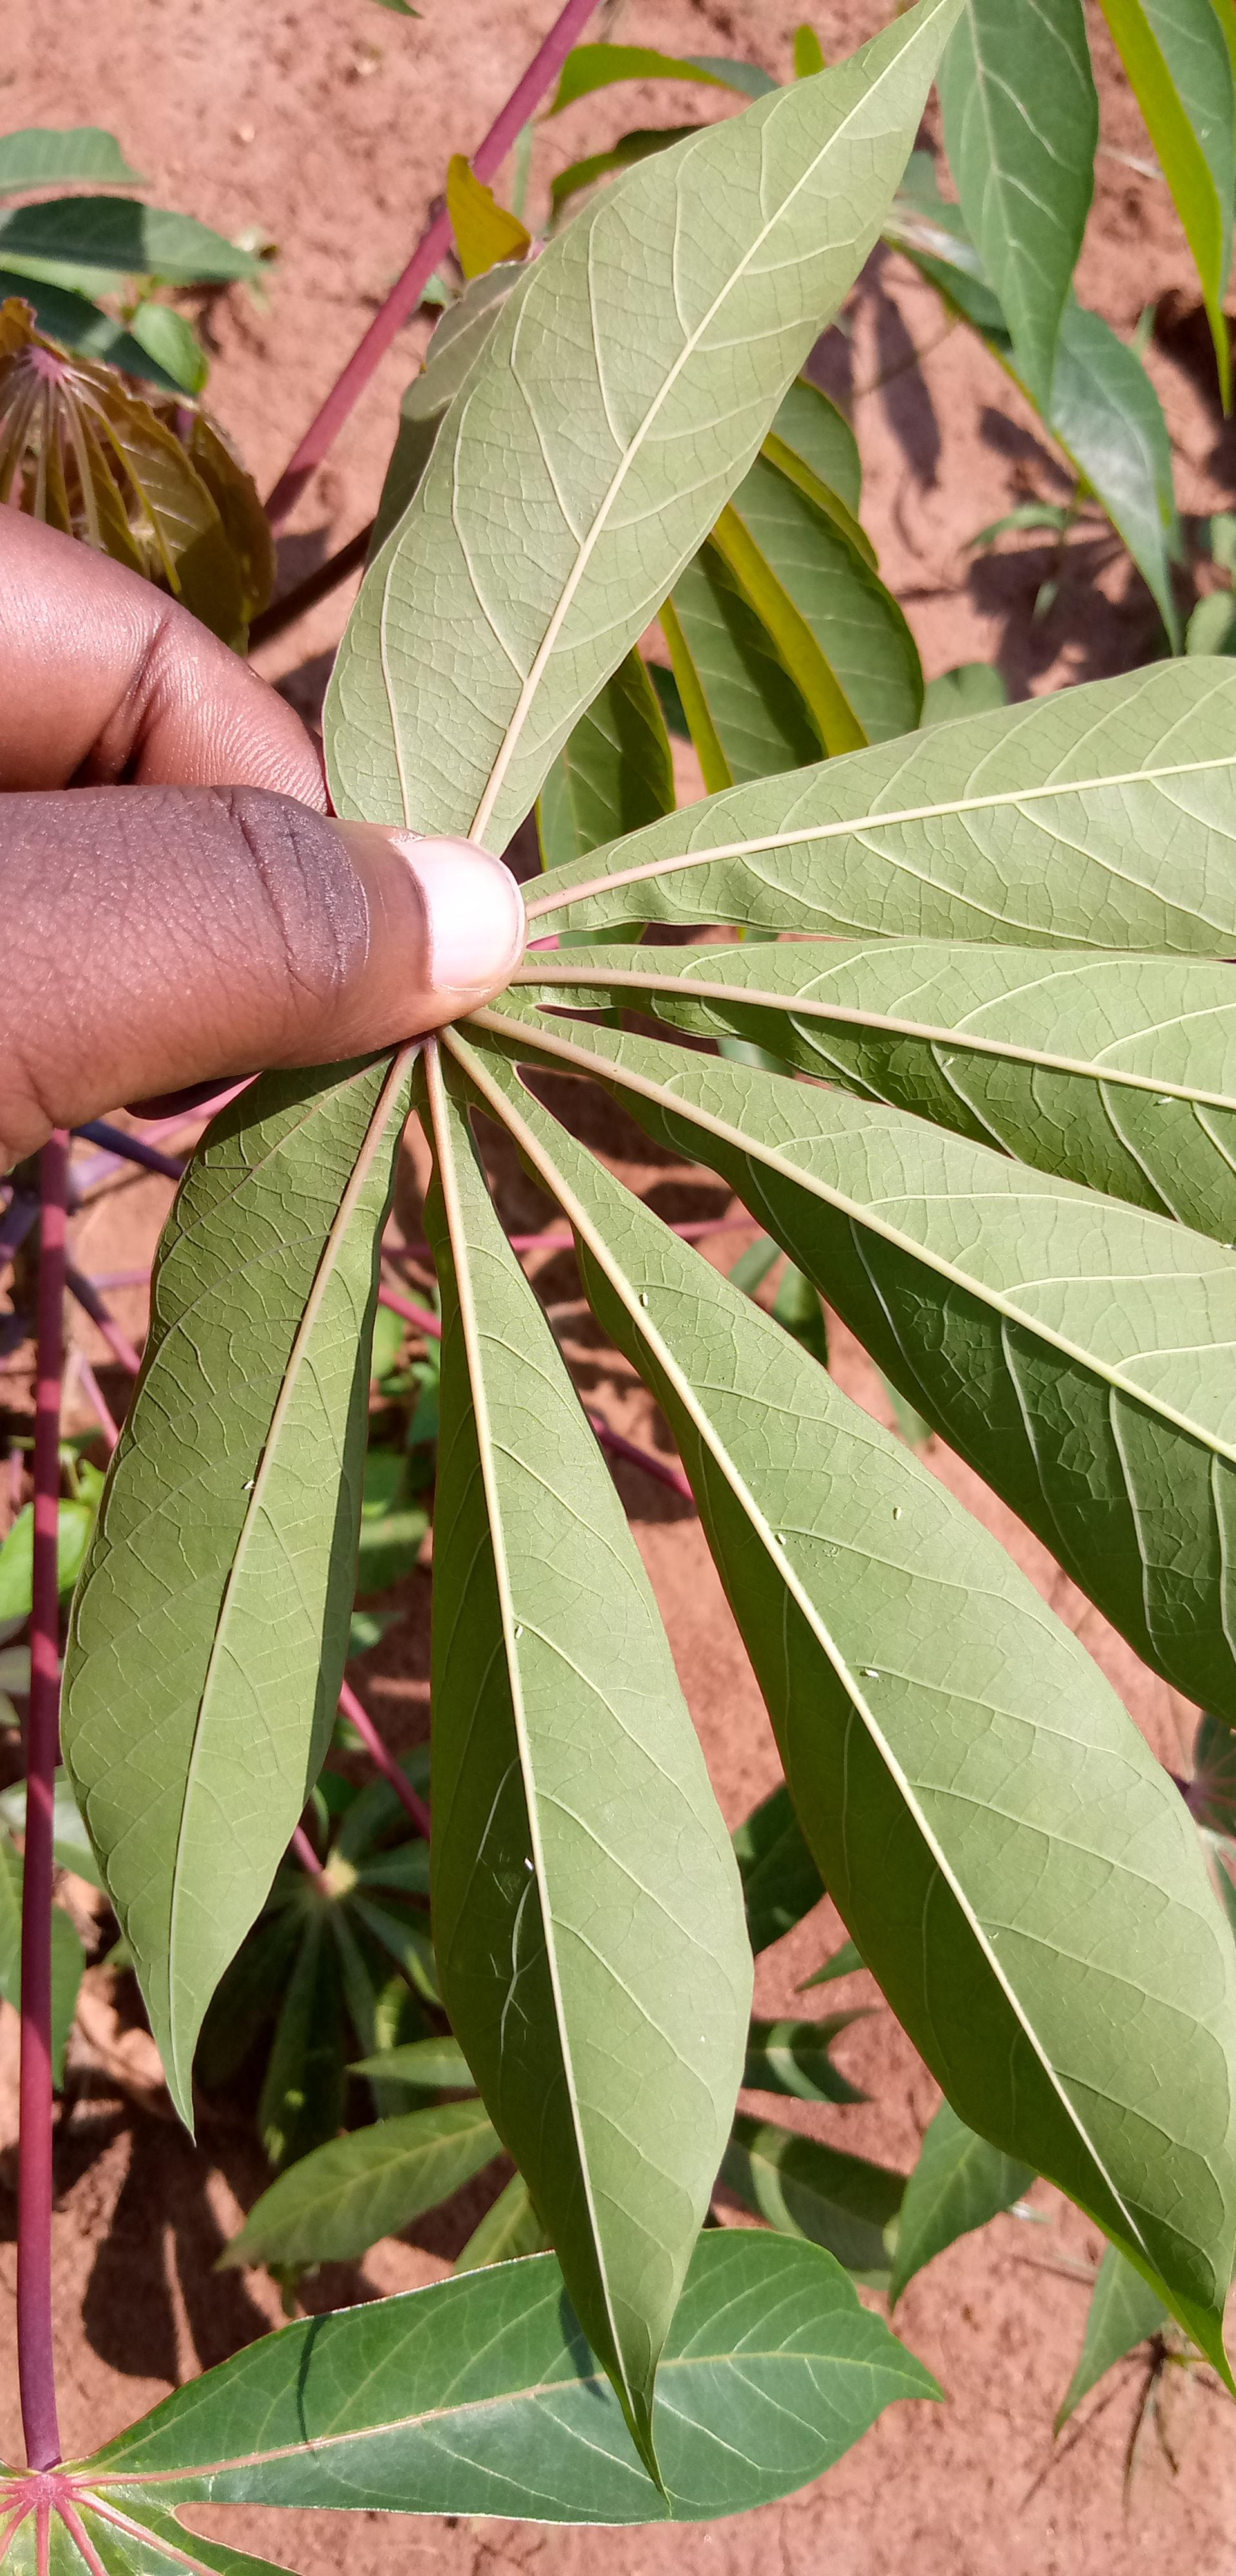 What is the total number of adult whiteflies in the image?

9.